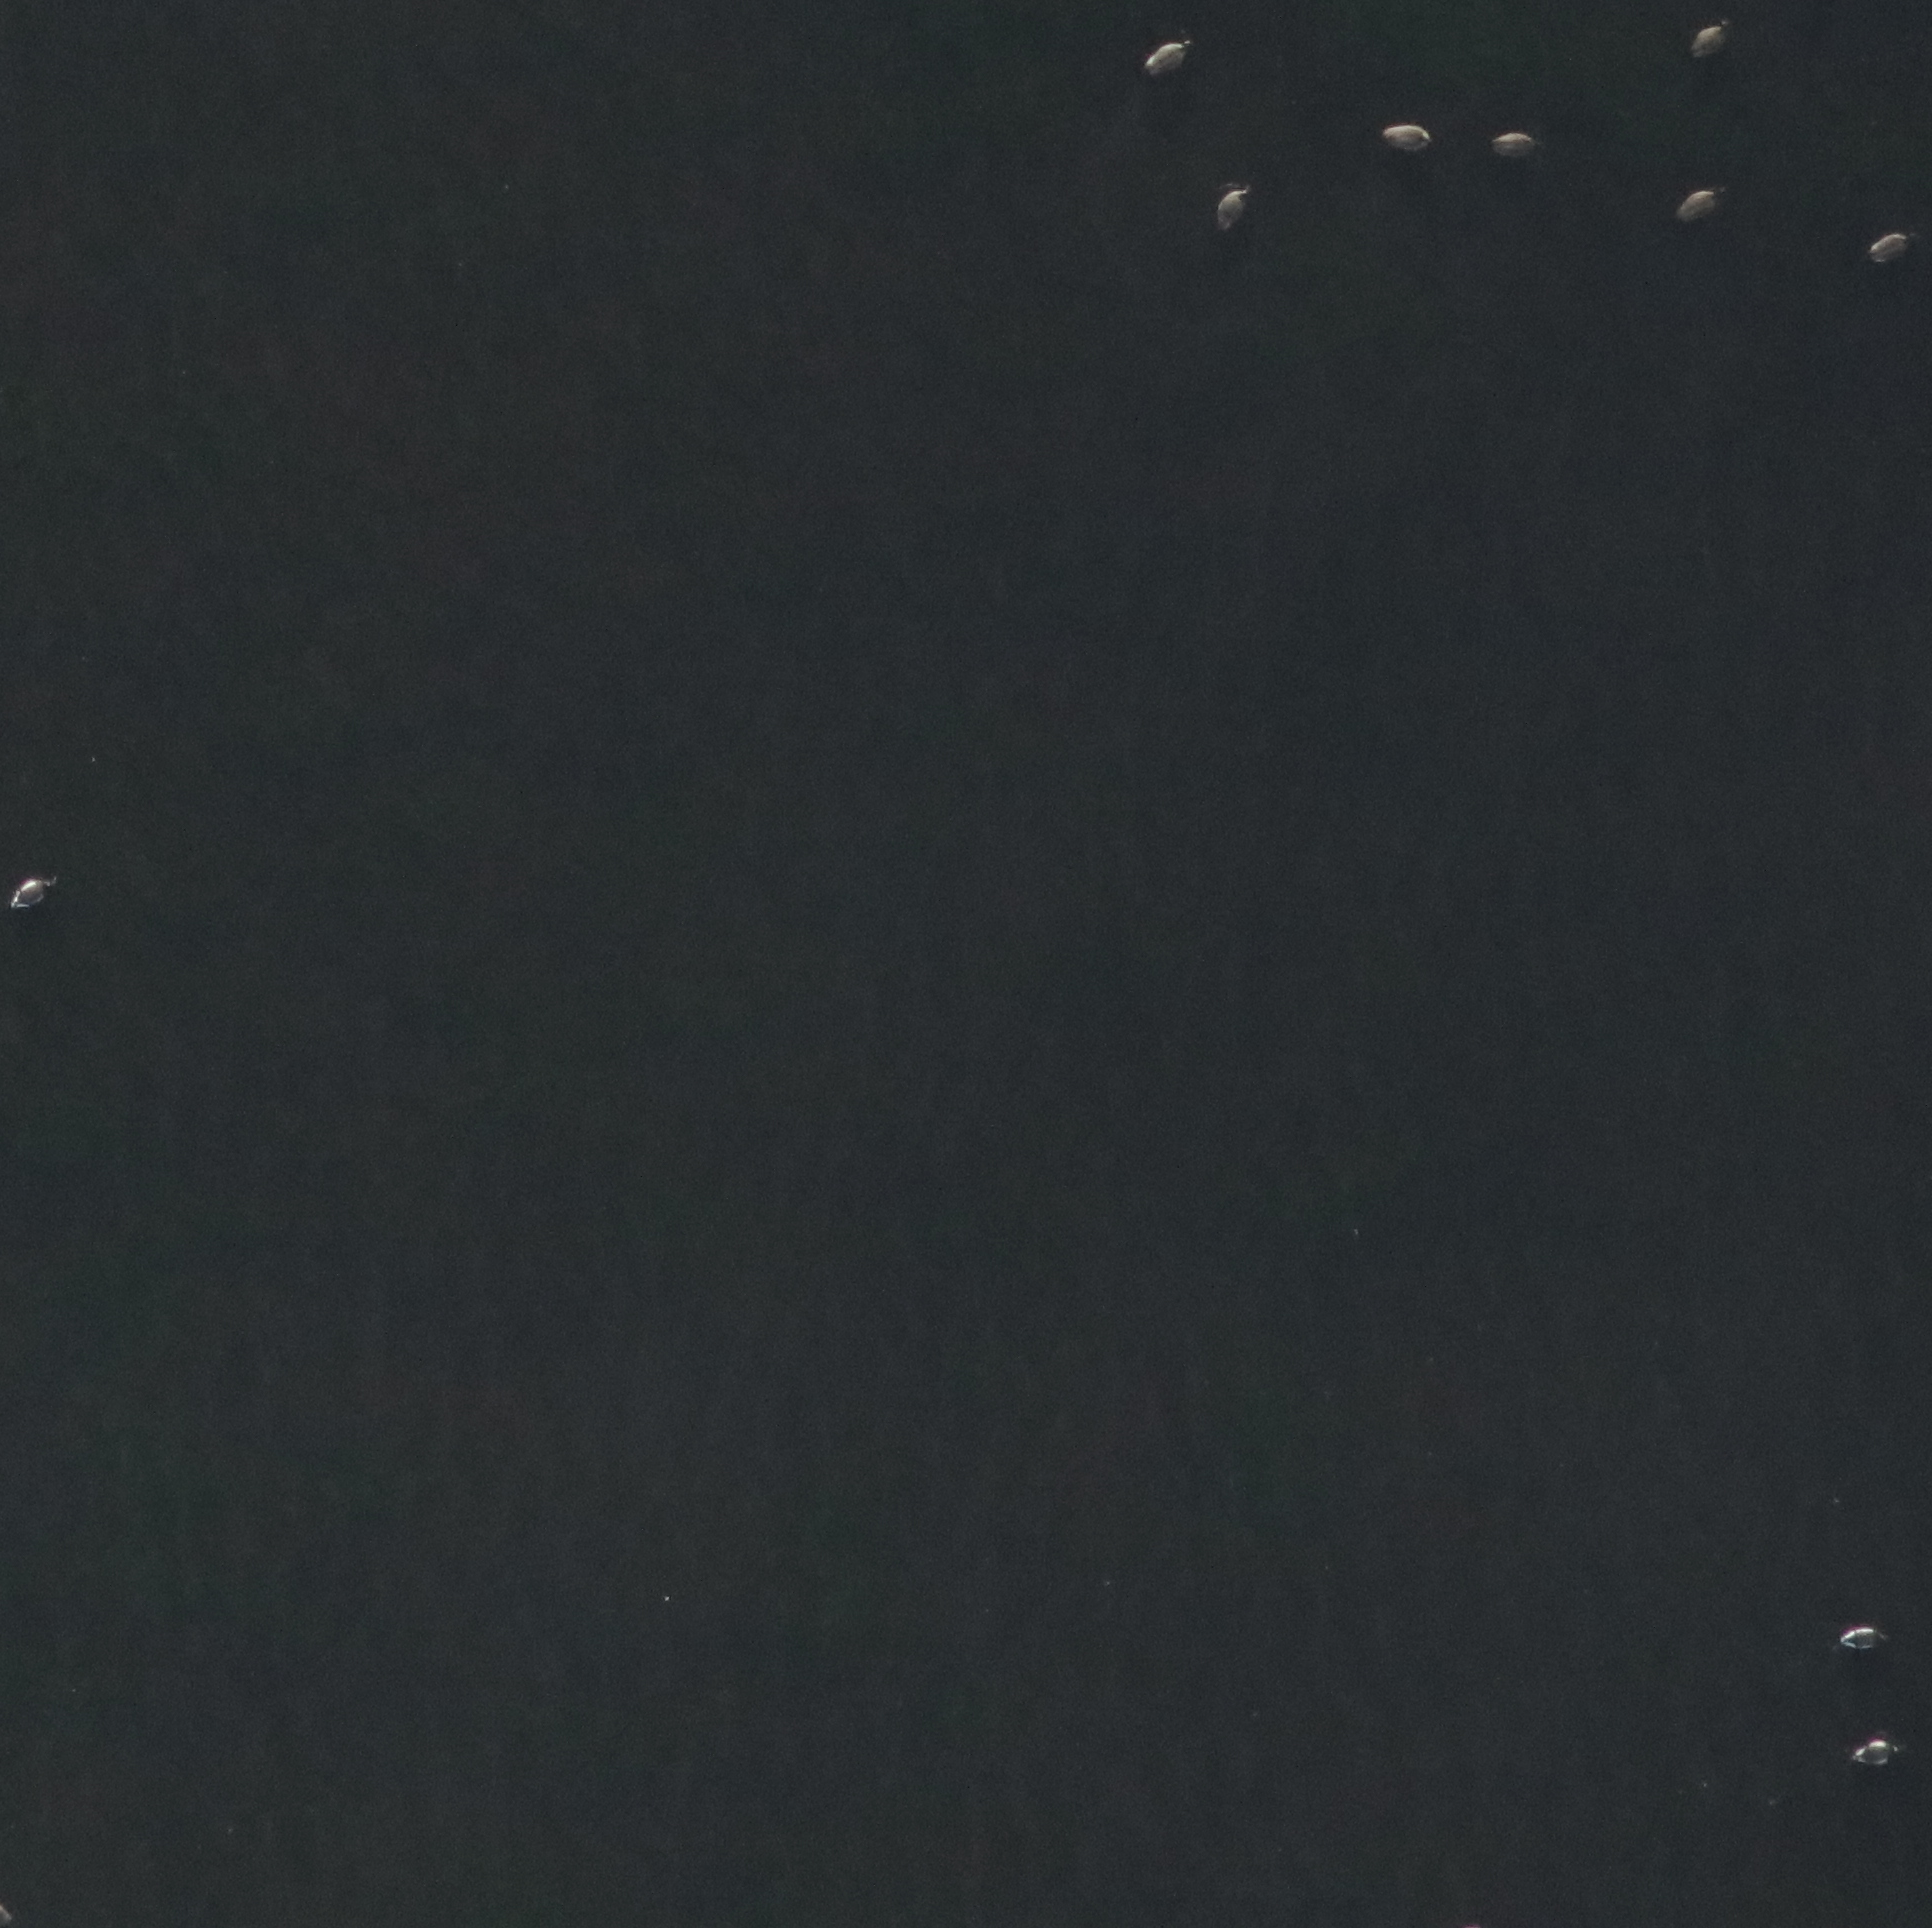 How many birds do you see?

10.